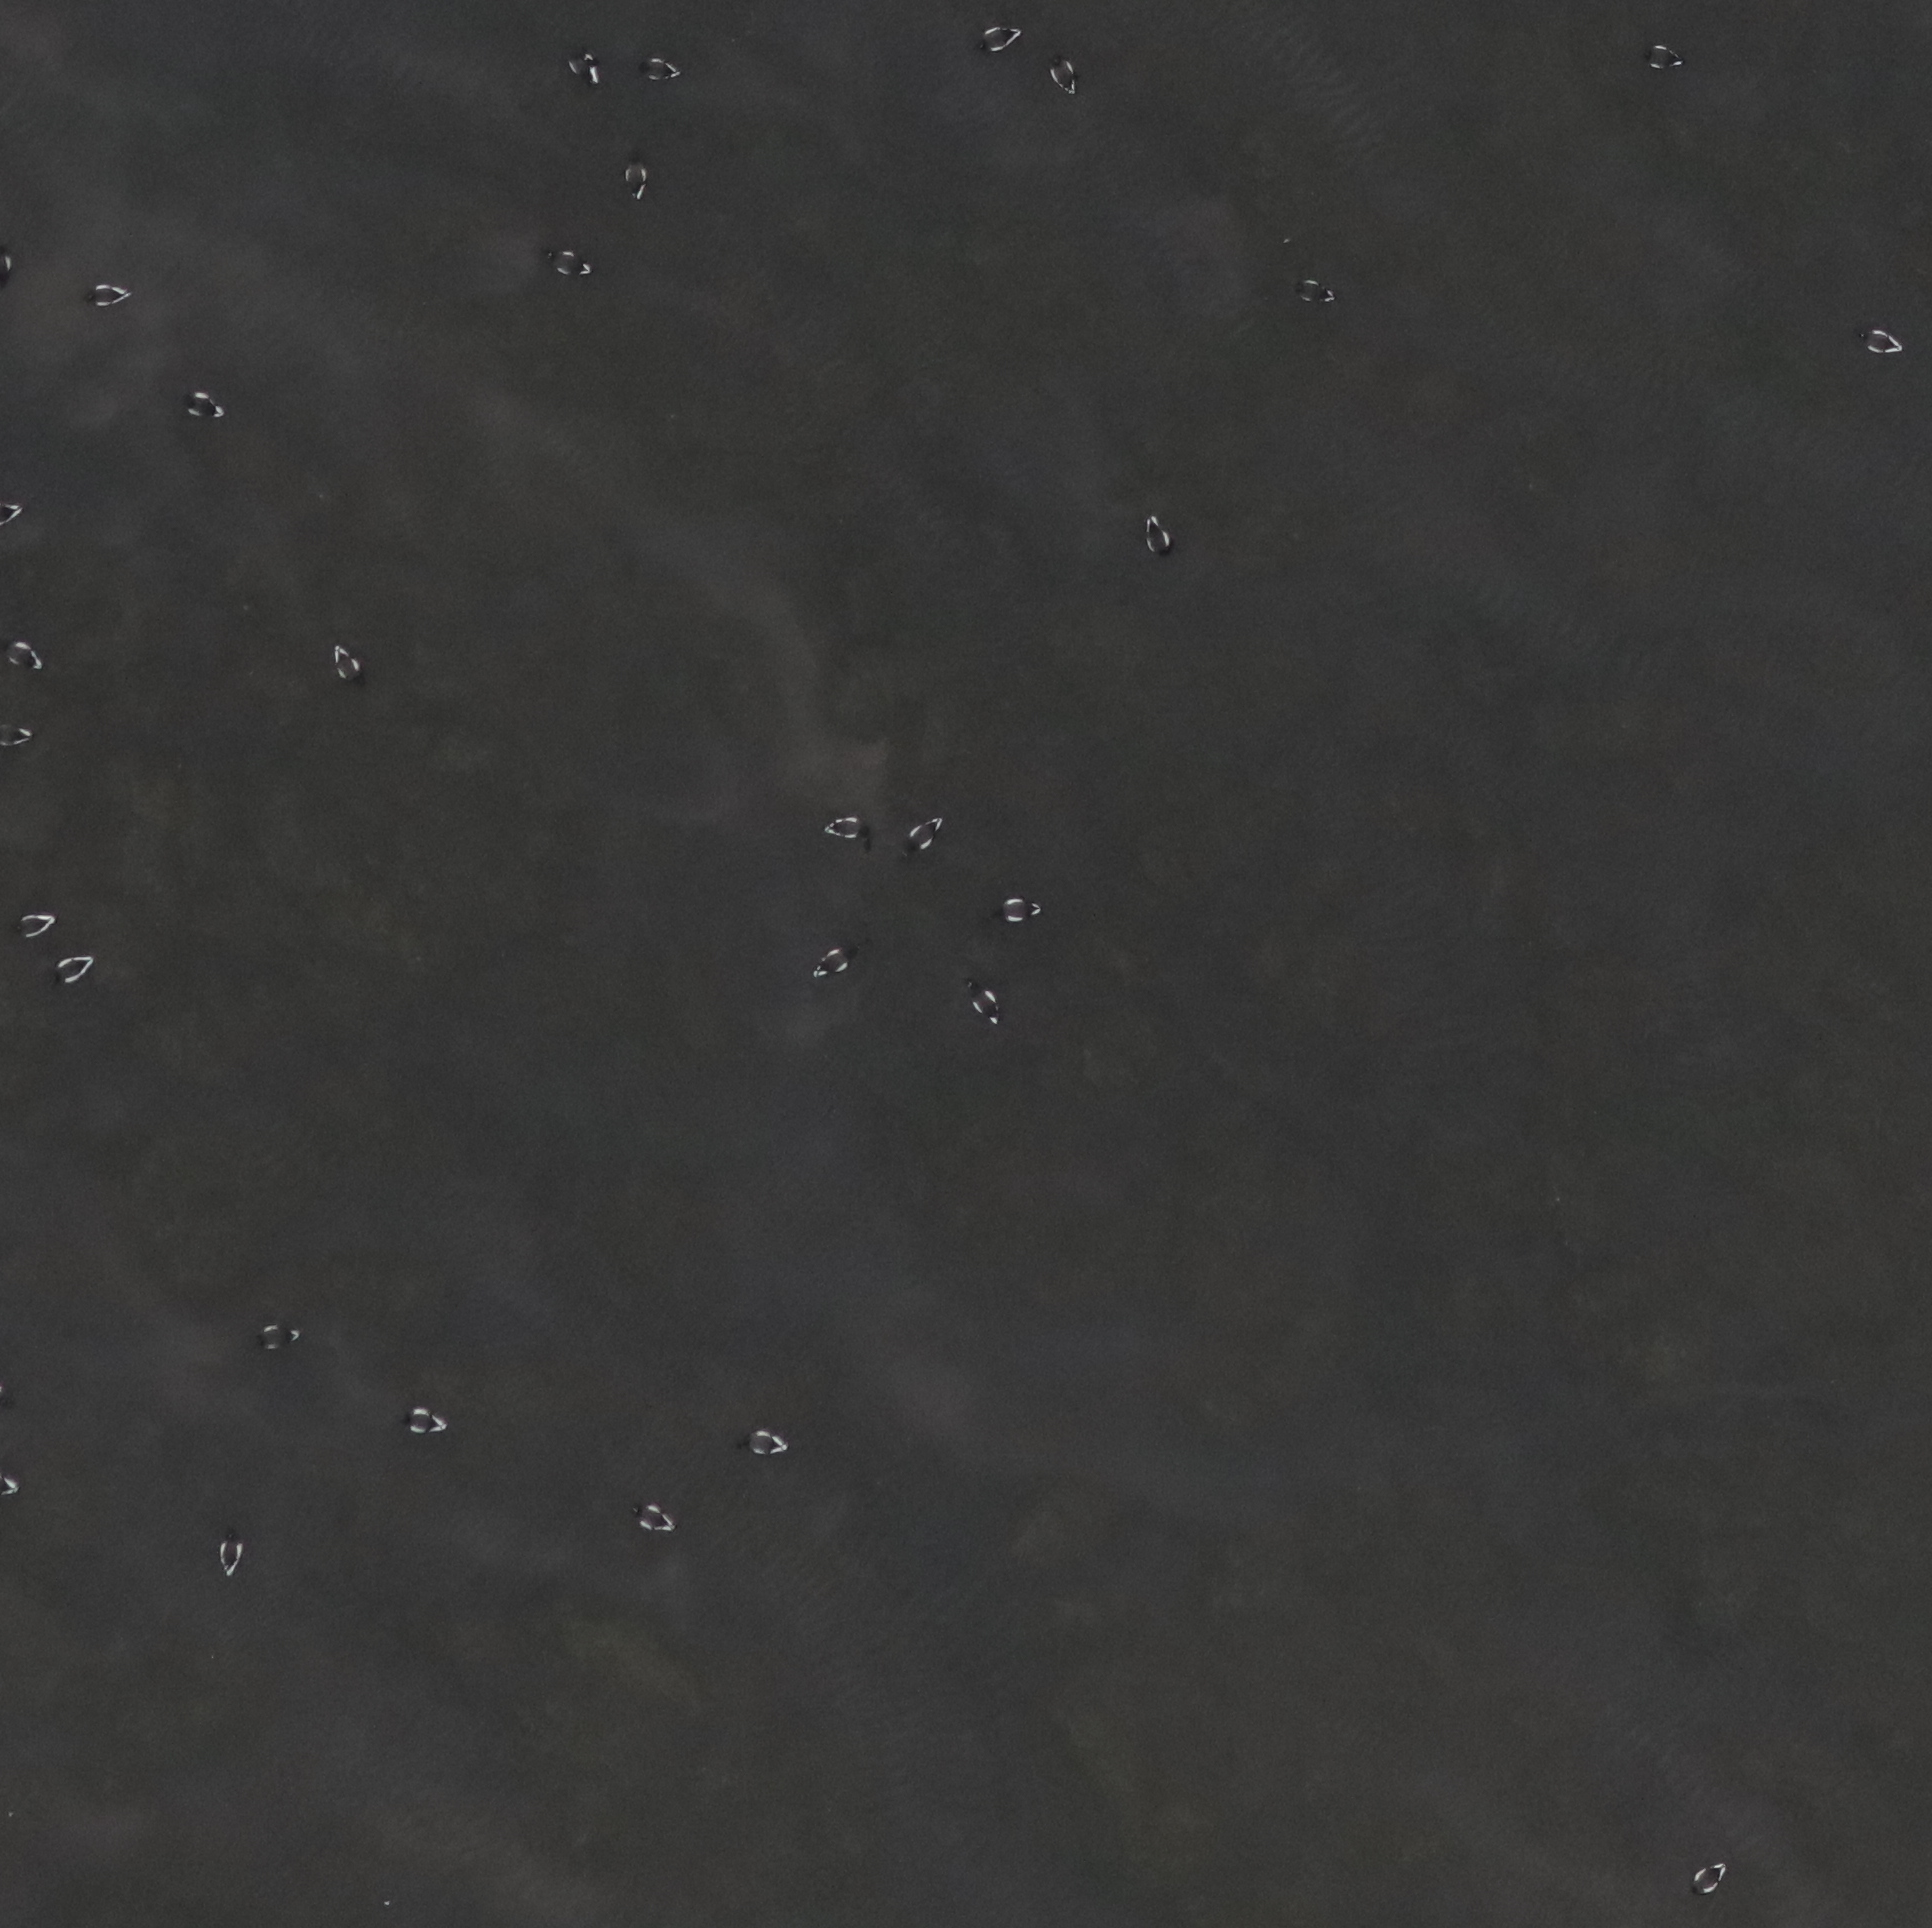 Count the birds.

29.